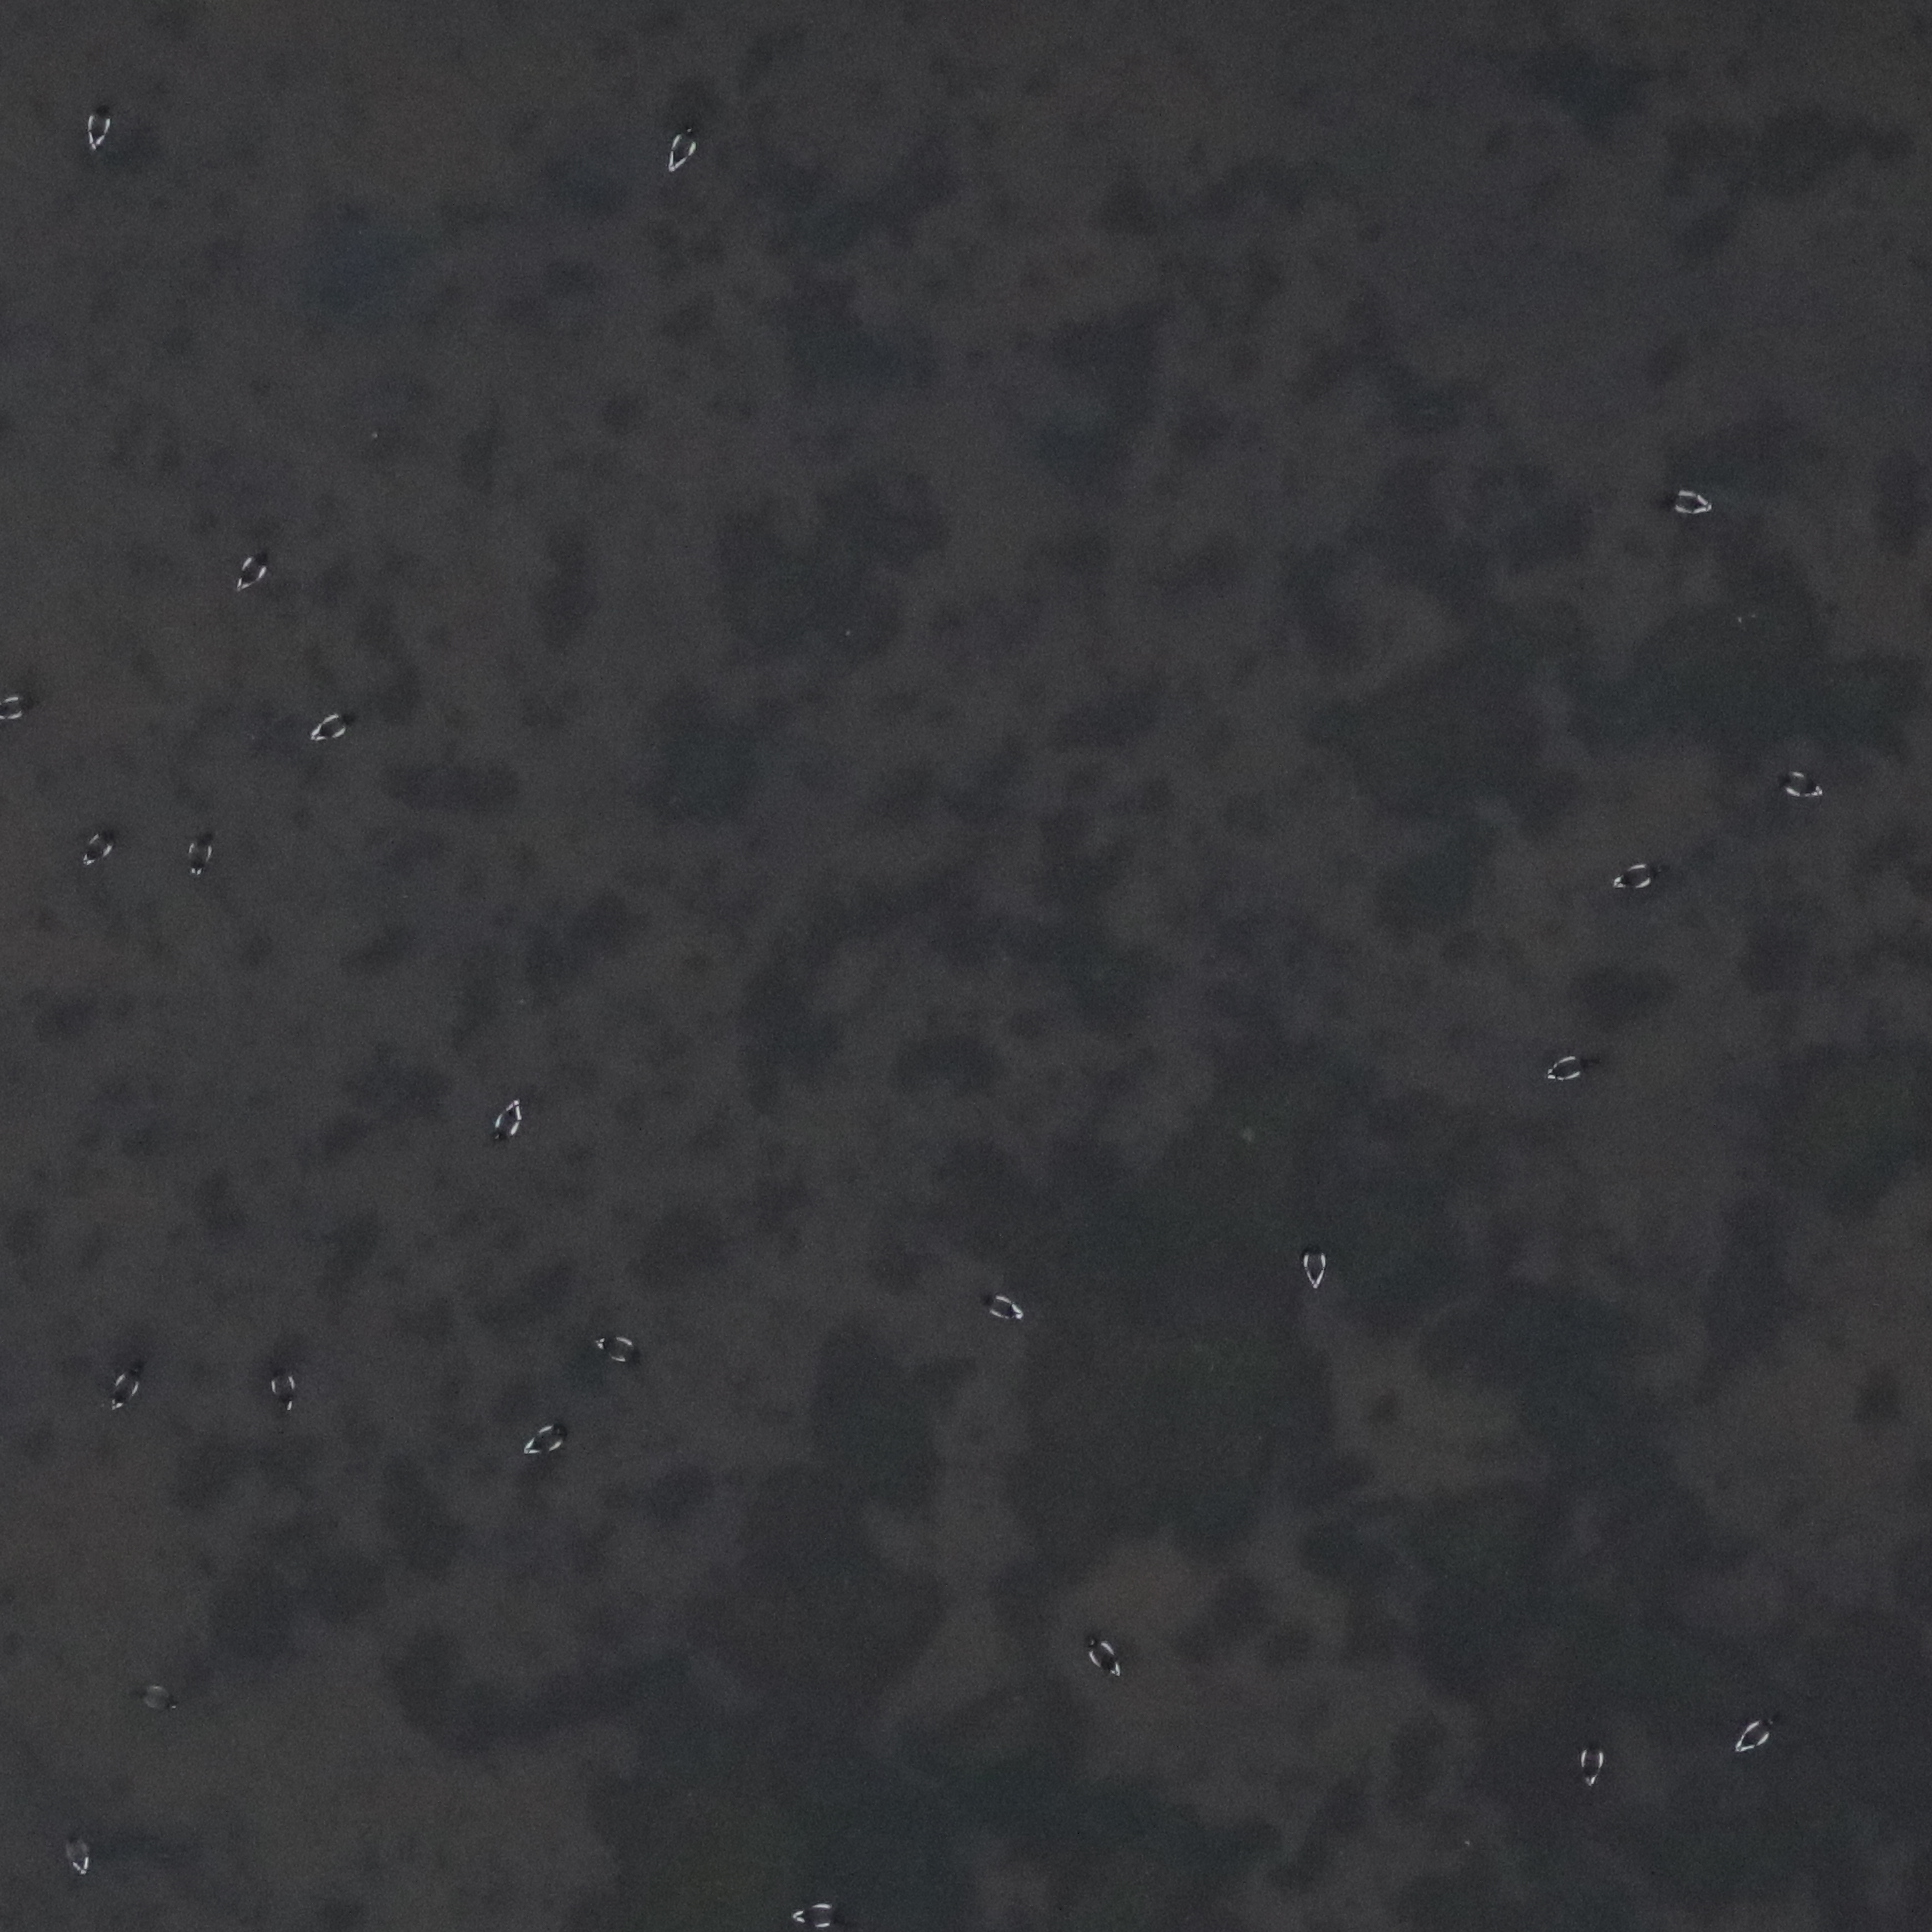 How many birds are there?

24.